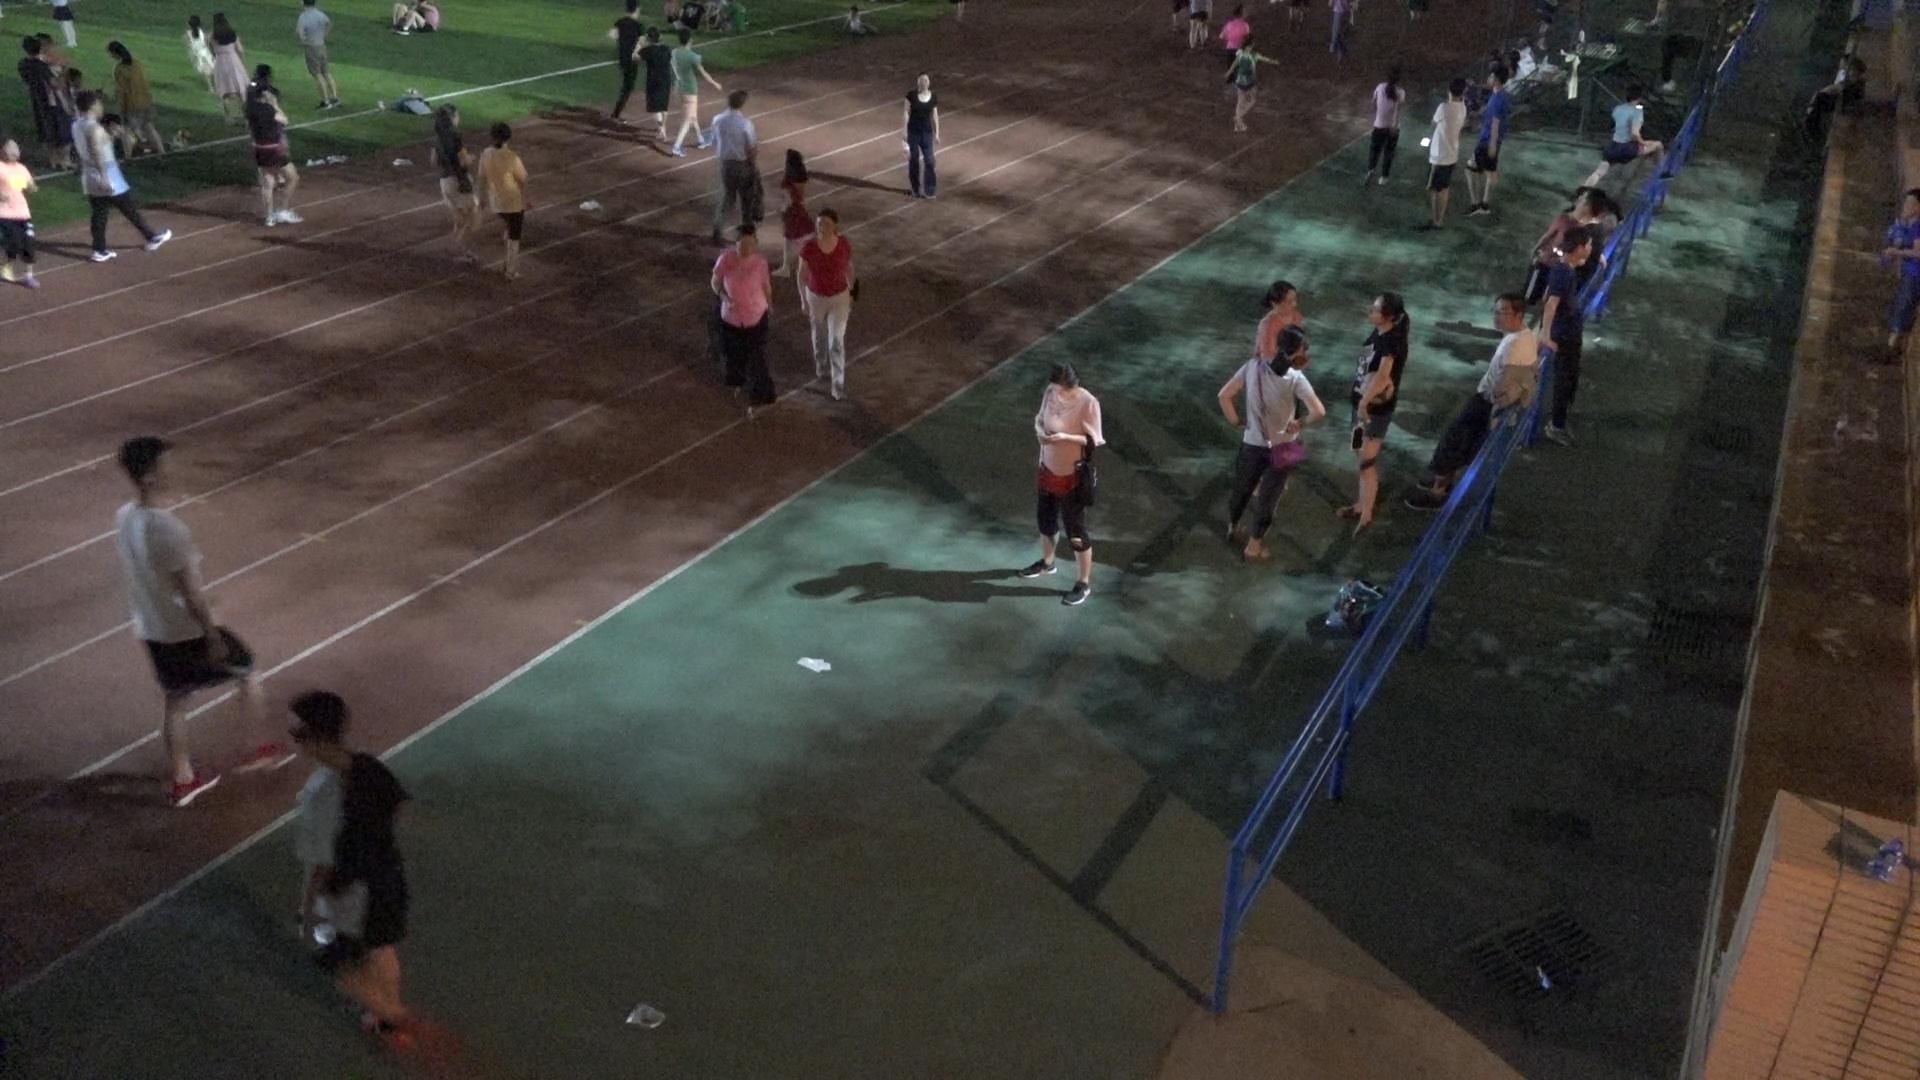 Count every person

40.